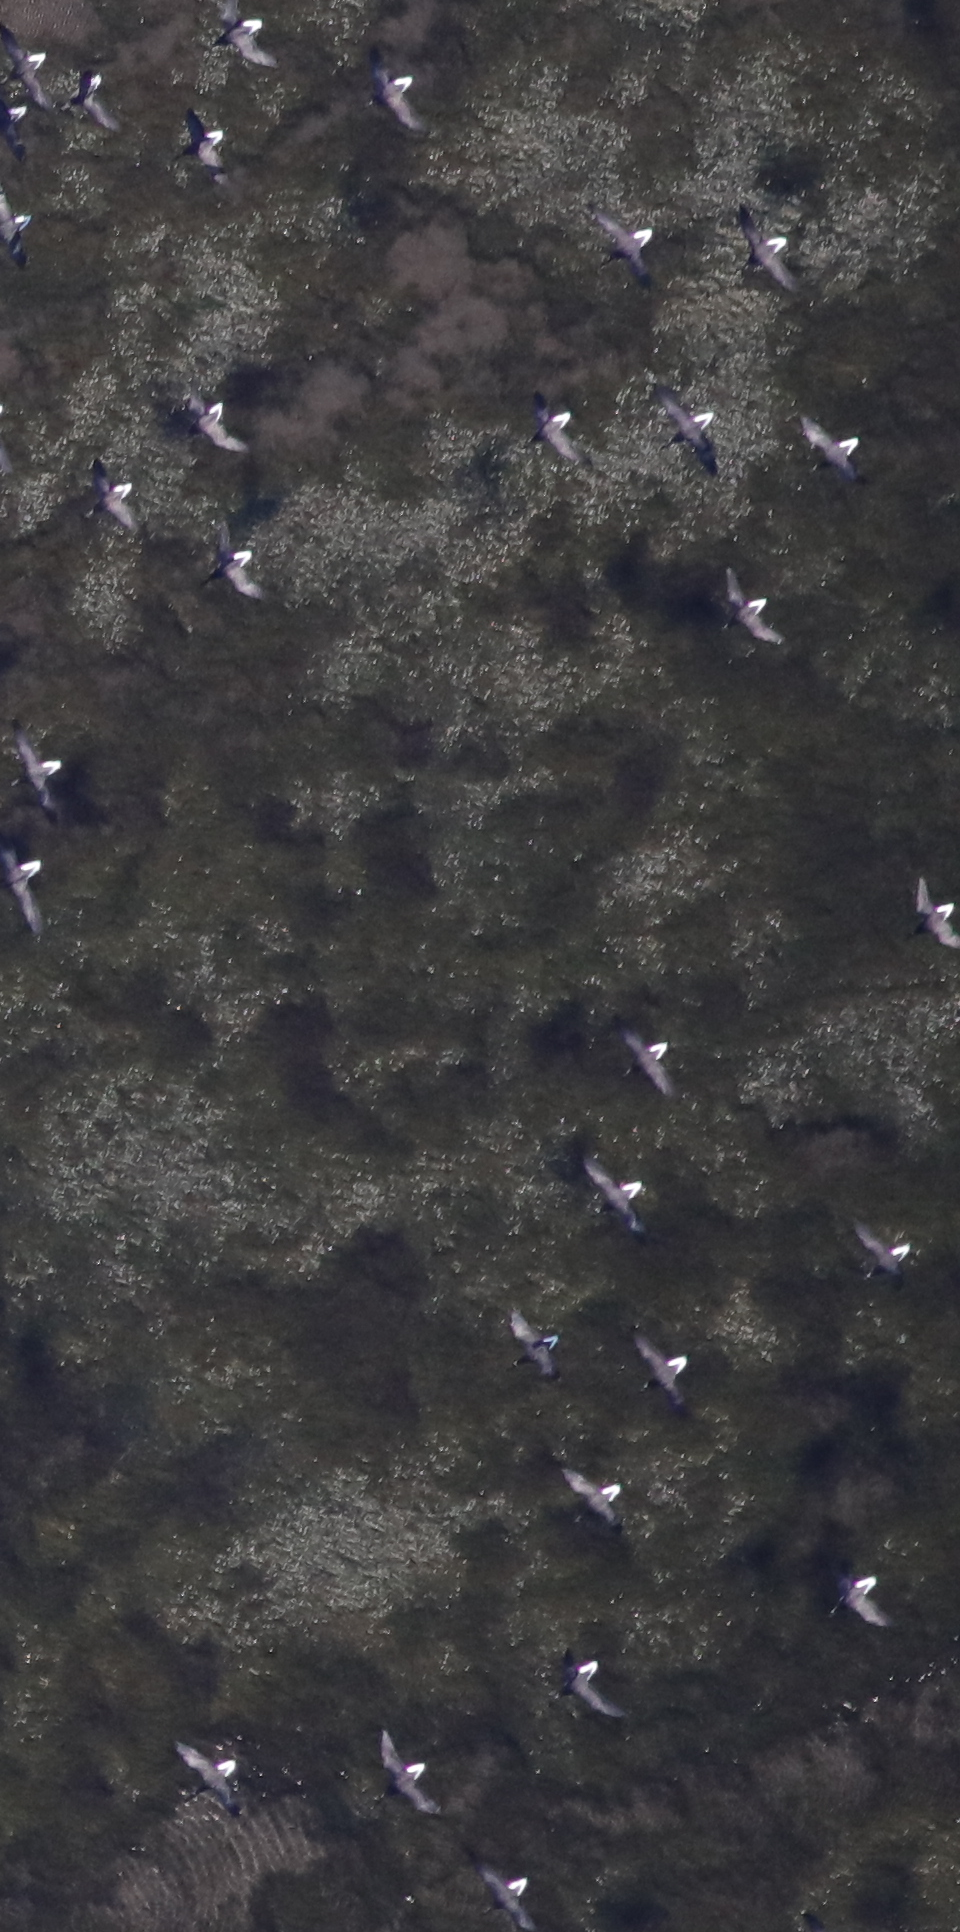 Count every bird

30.